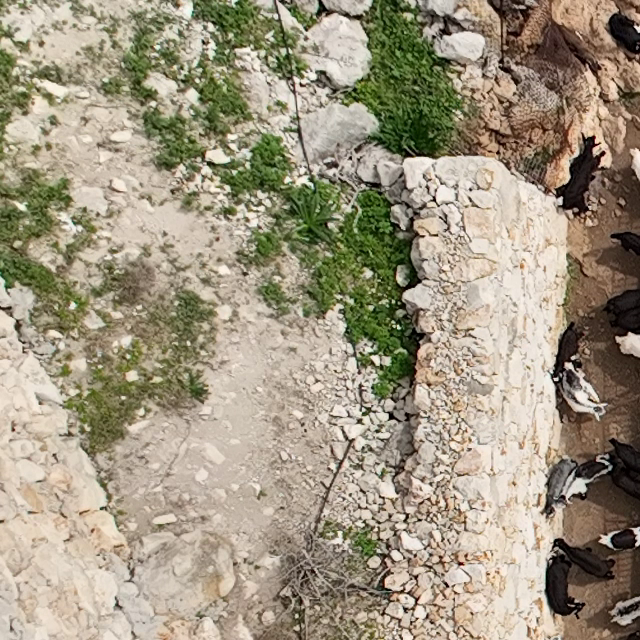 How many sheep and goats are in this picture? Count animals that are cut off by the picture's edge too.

19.